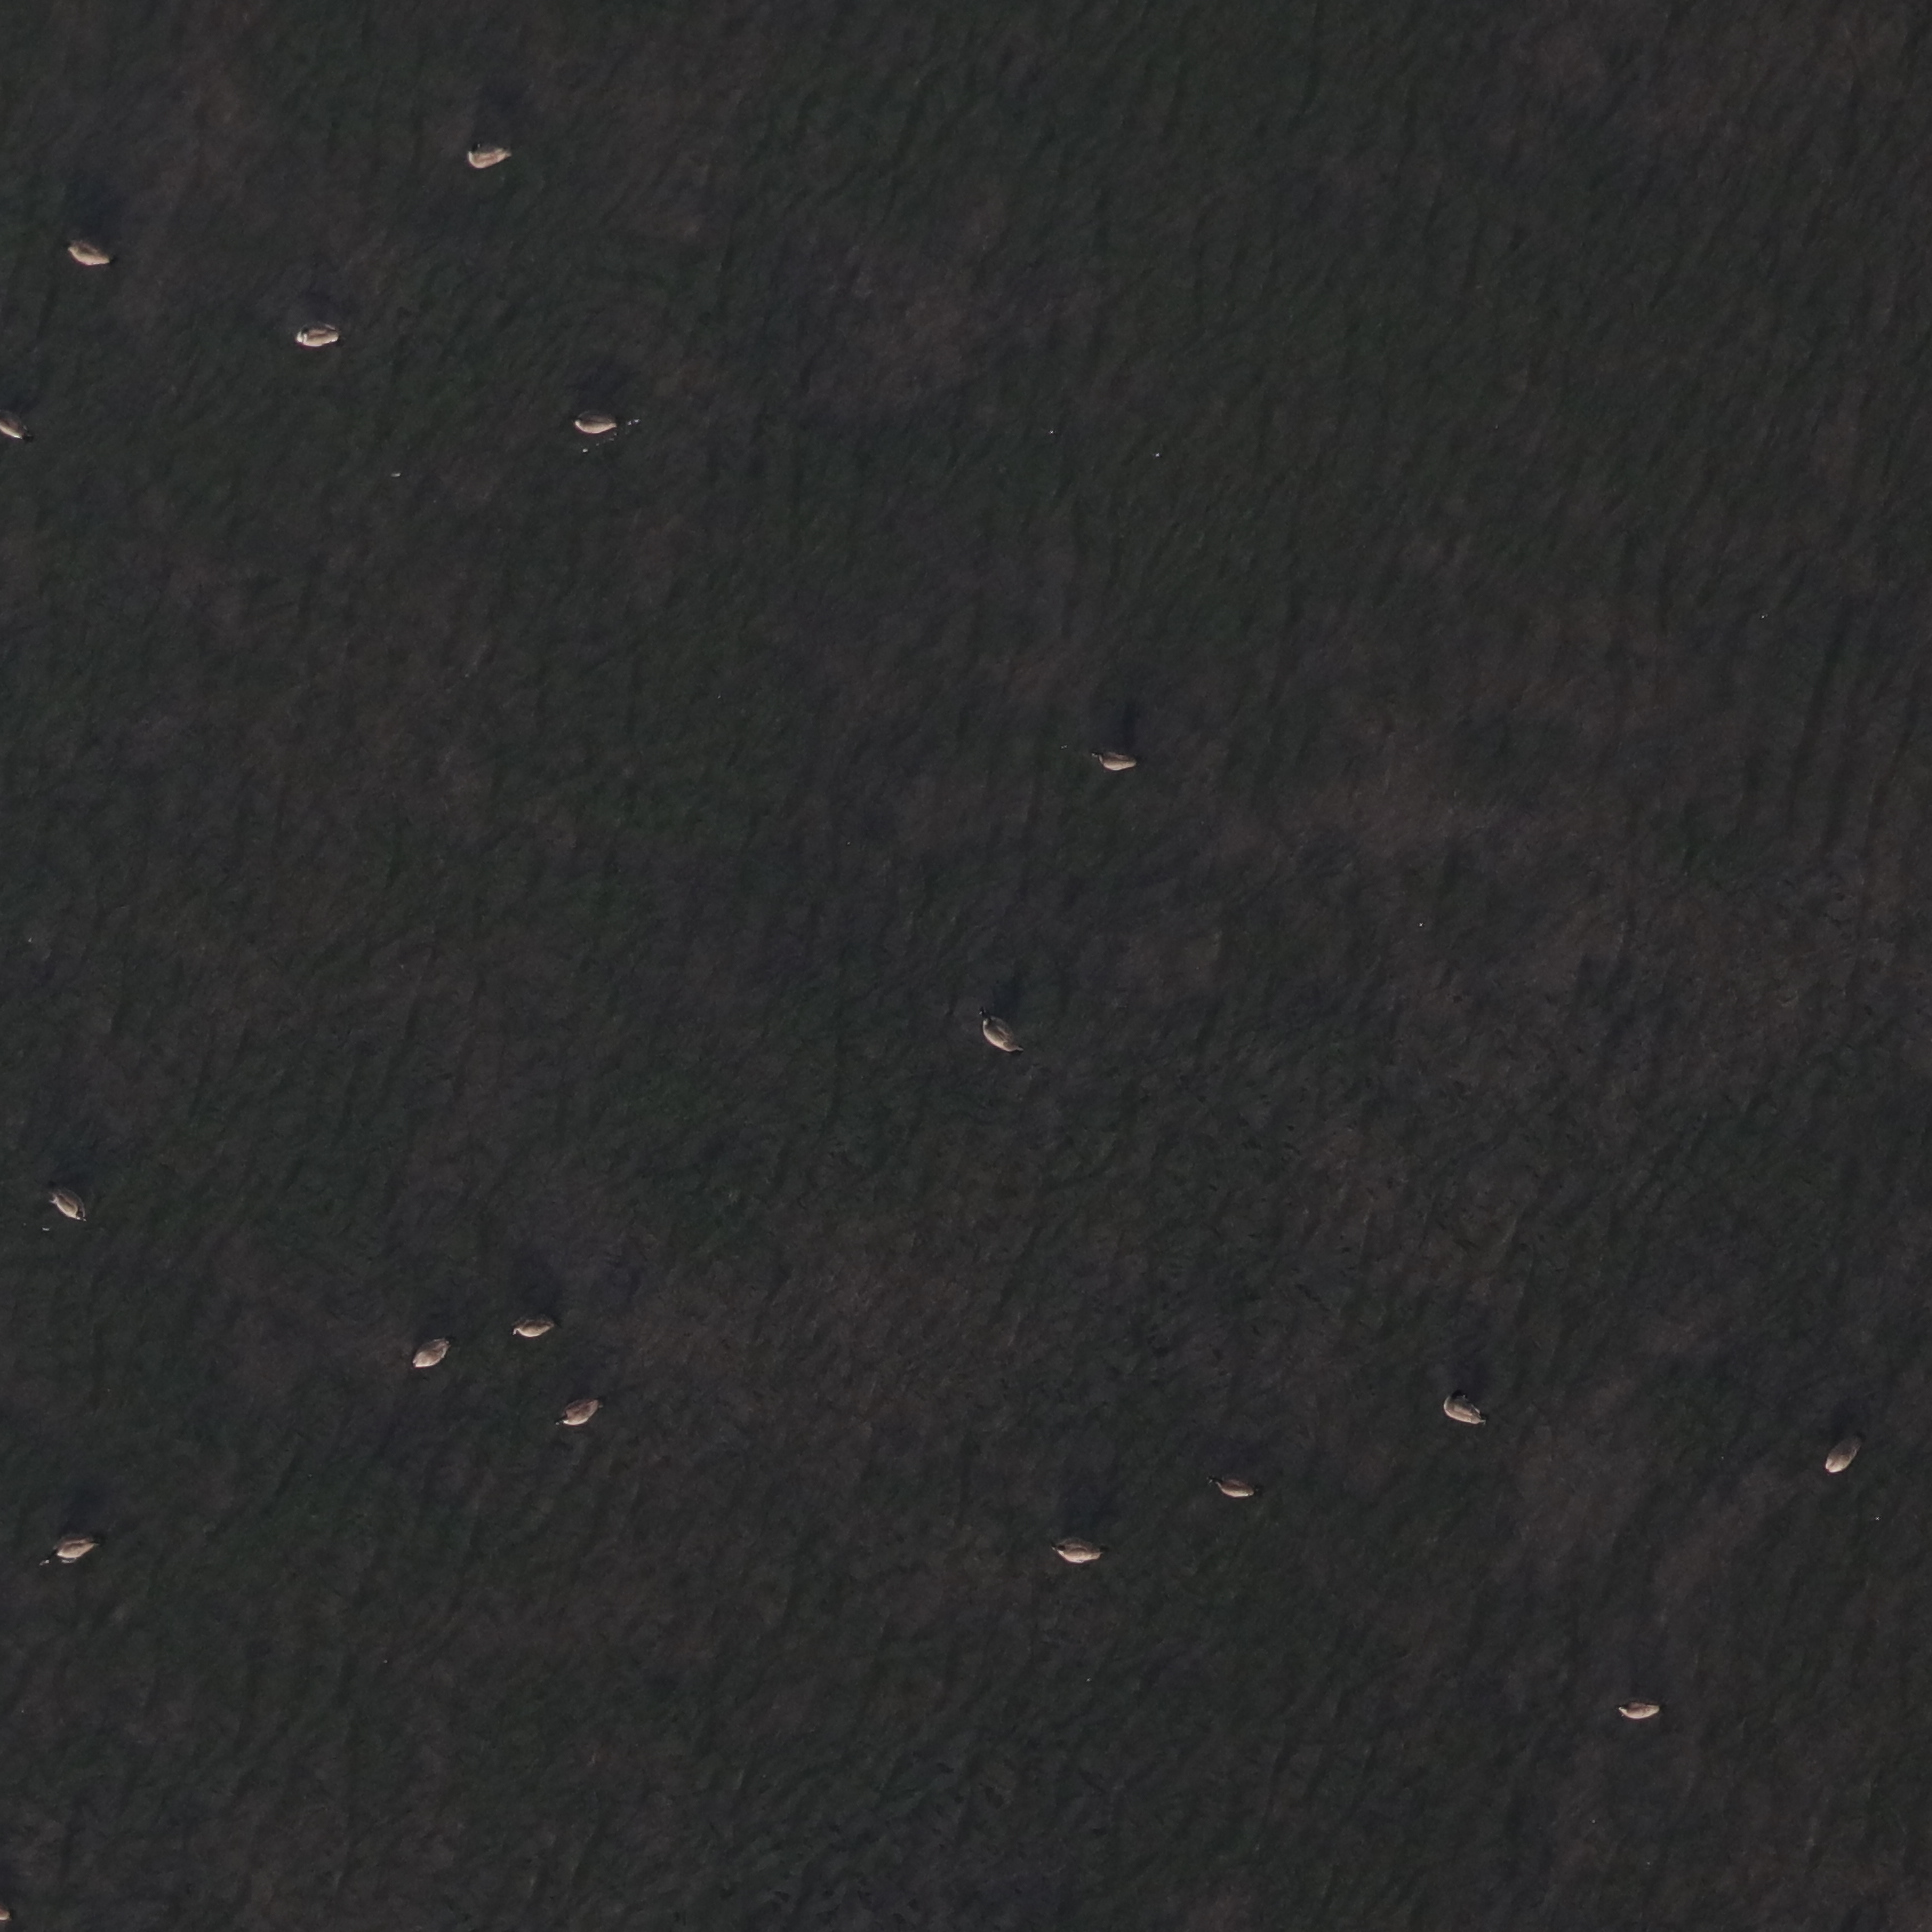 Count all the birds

17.